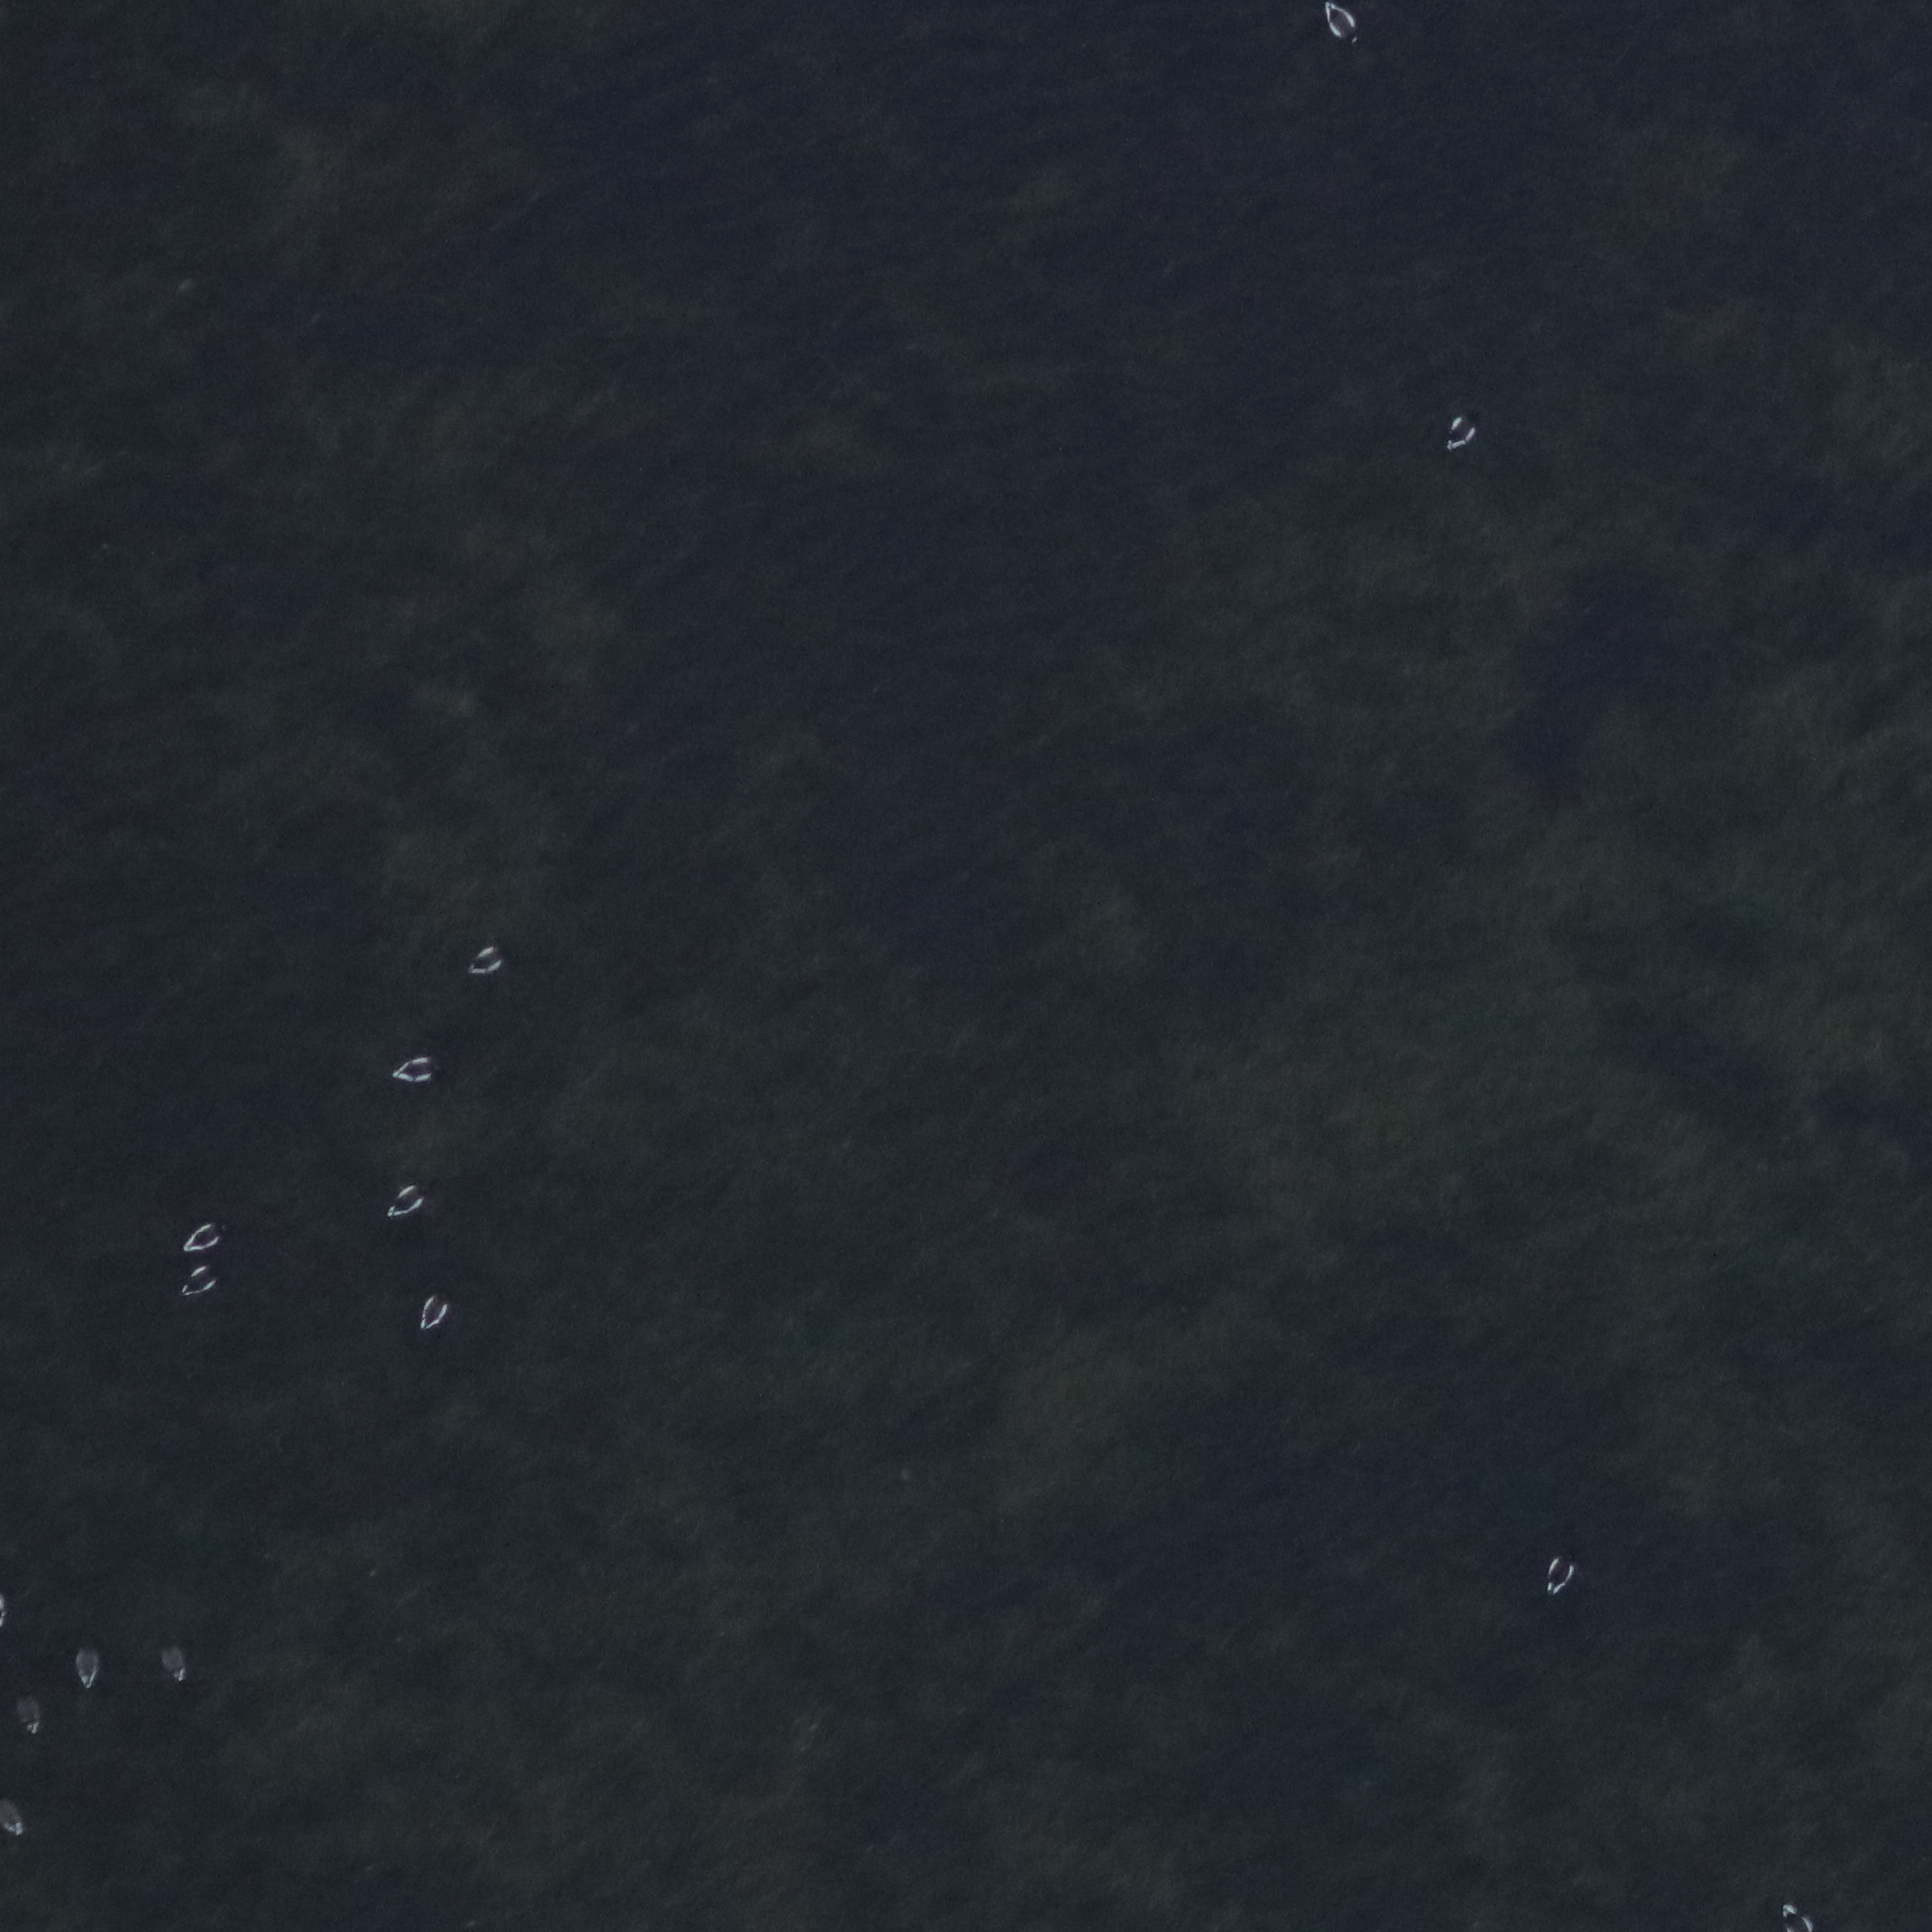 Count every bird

14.